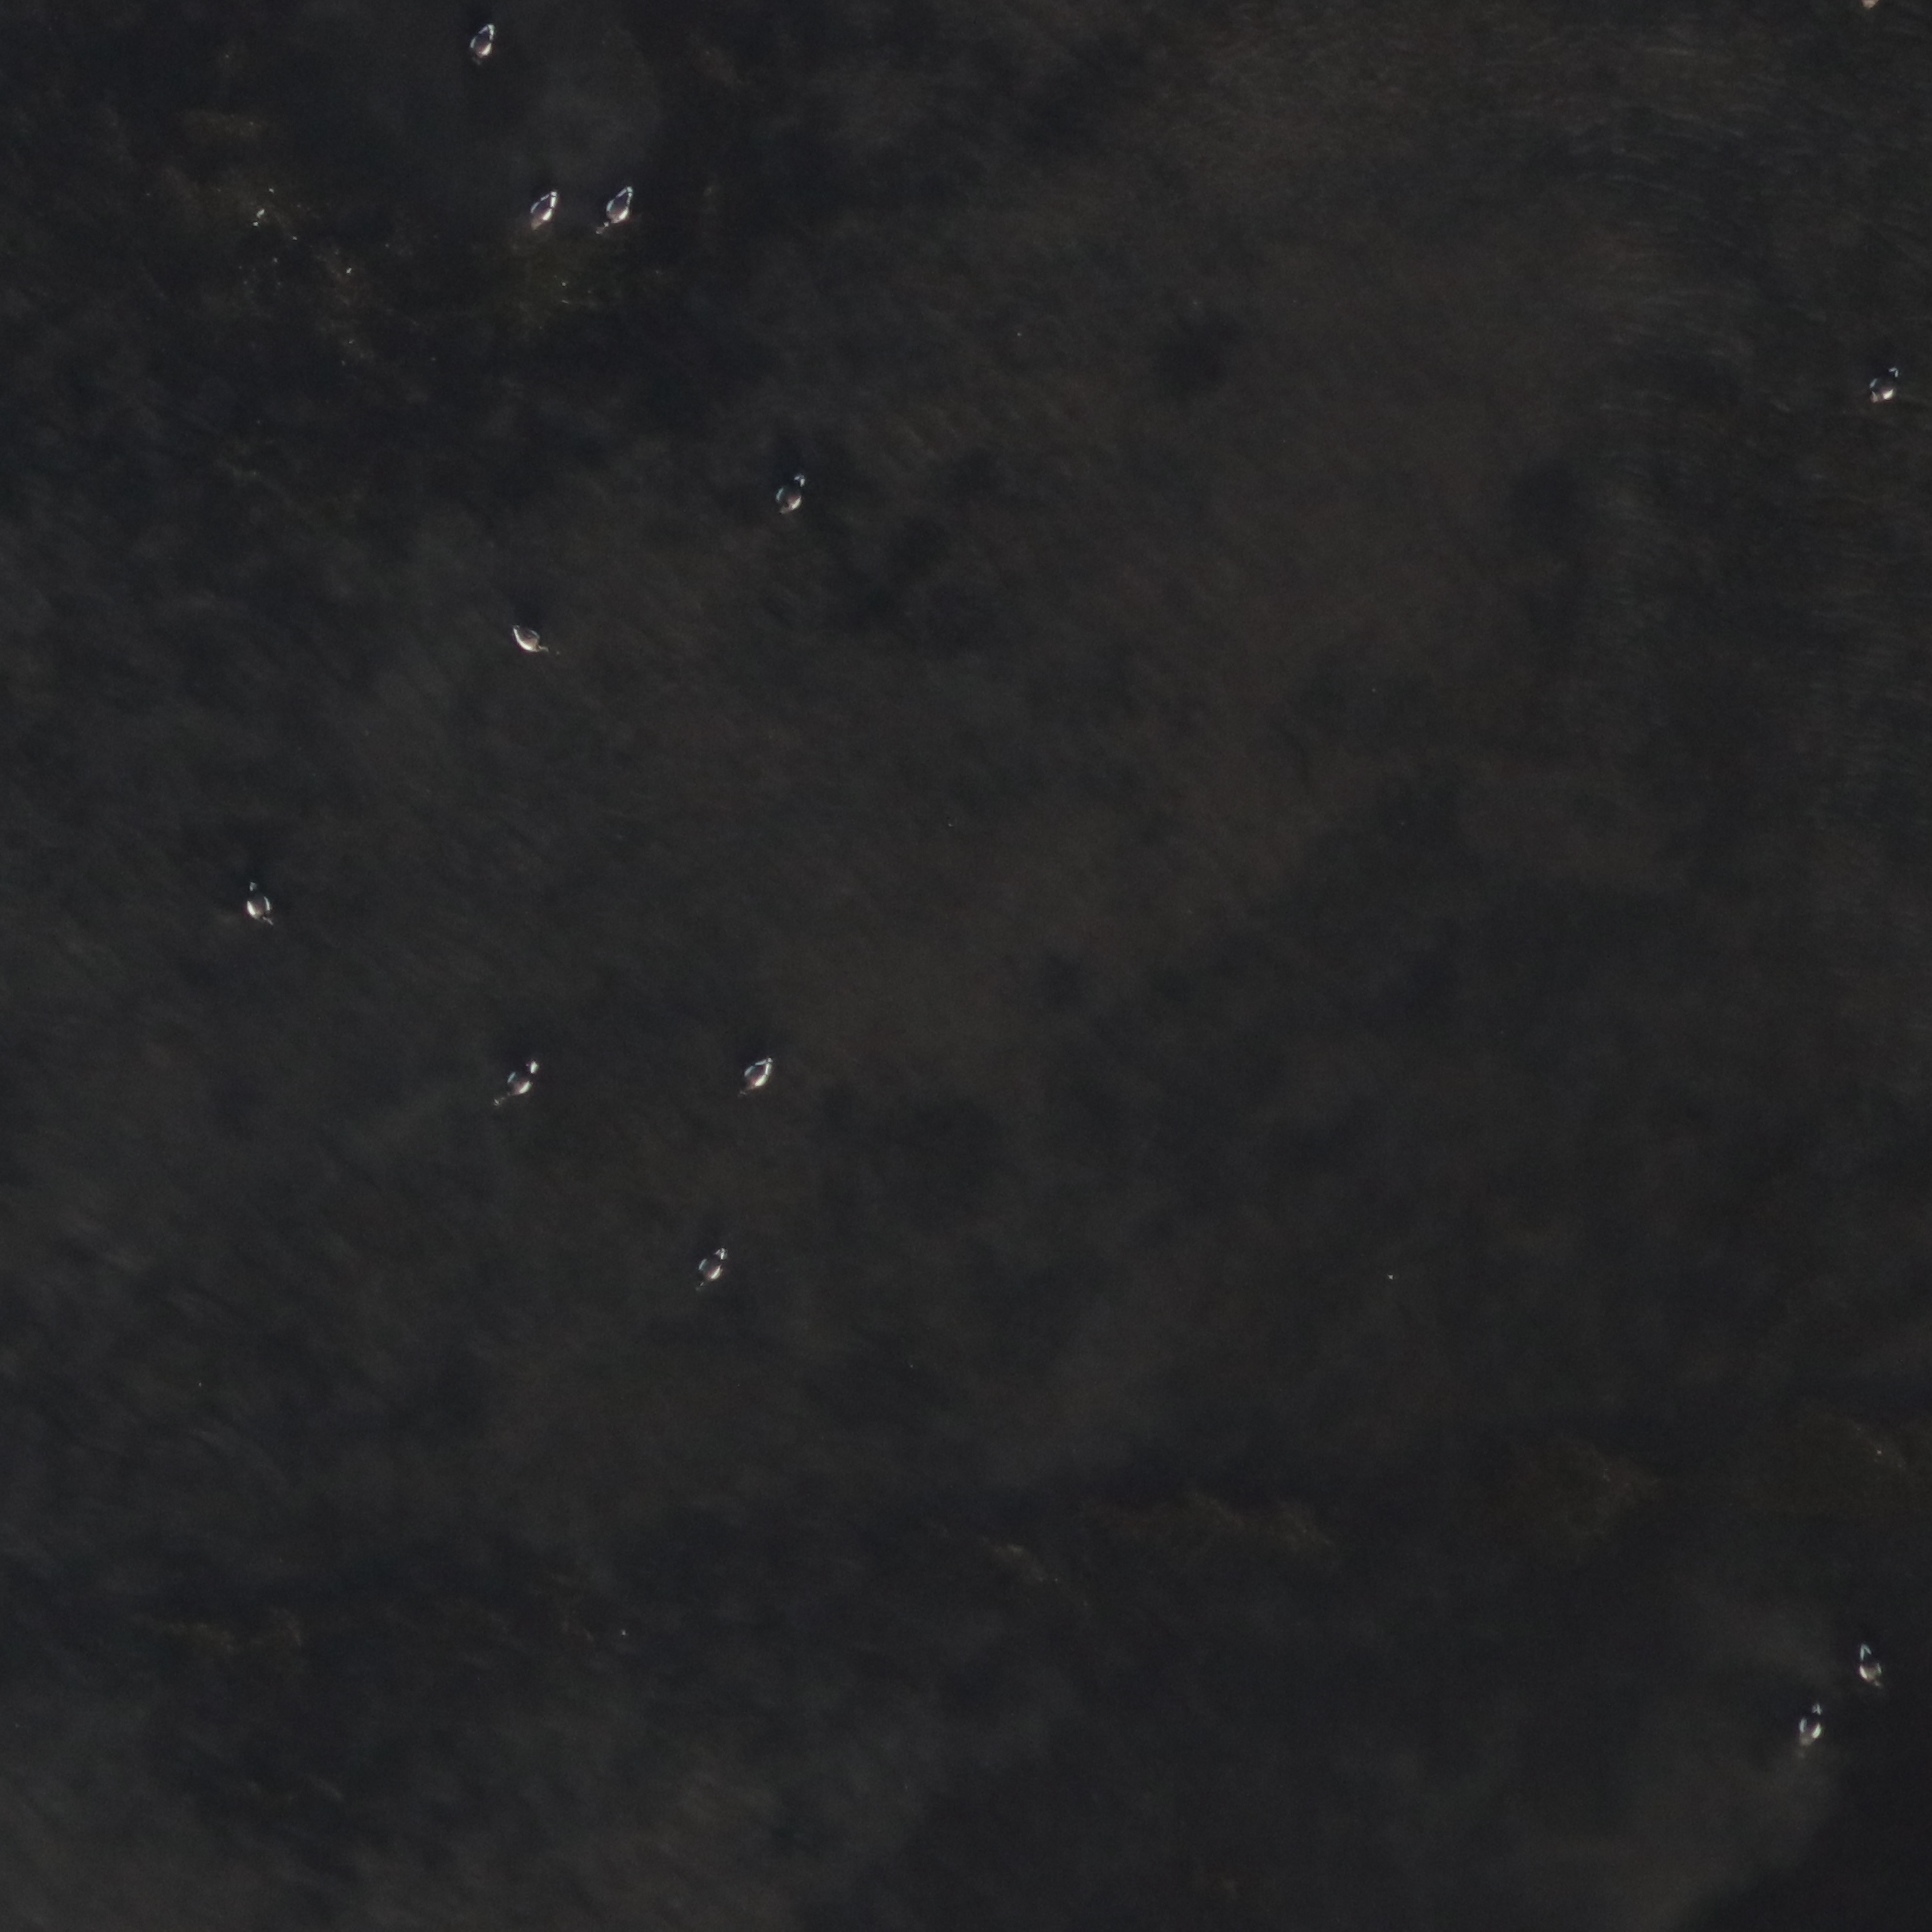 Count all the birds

12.